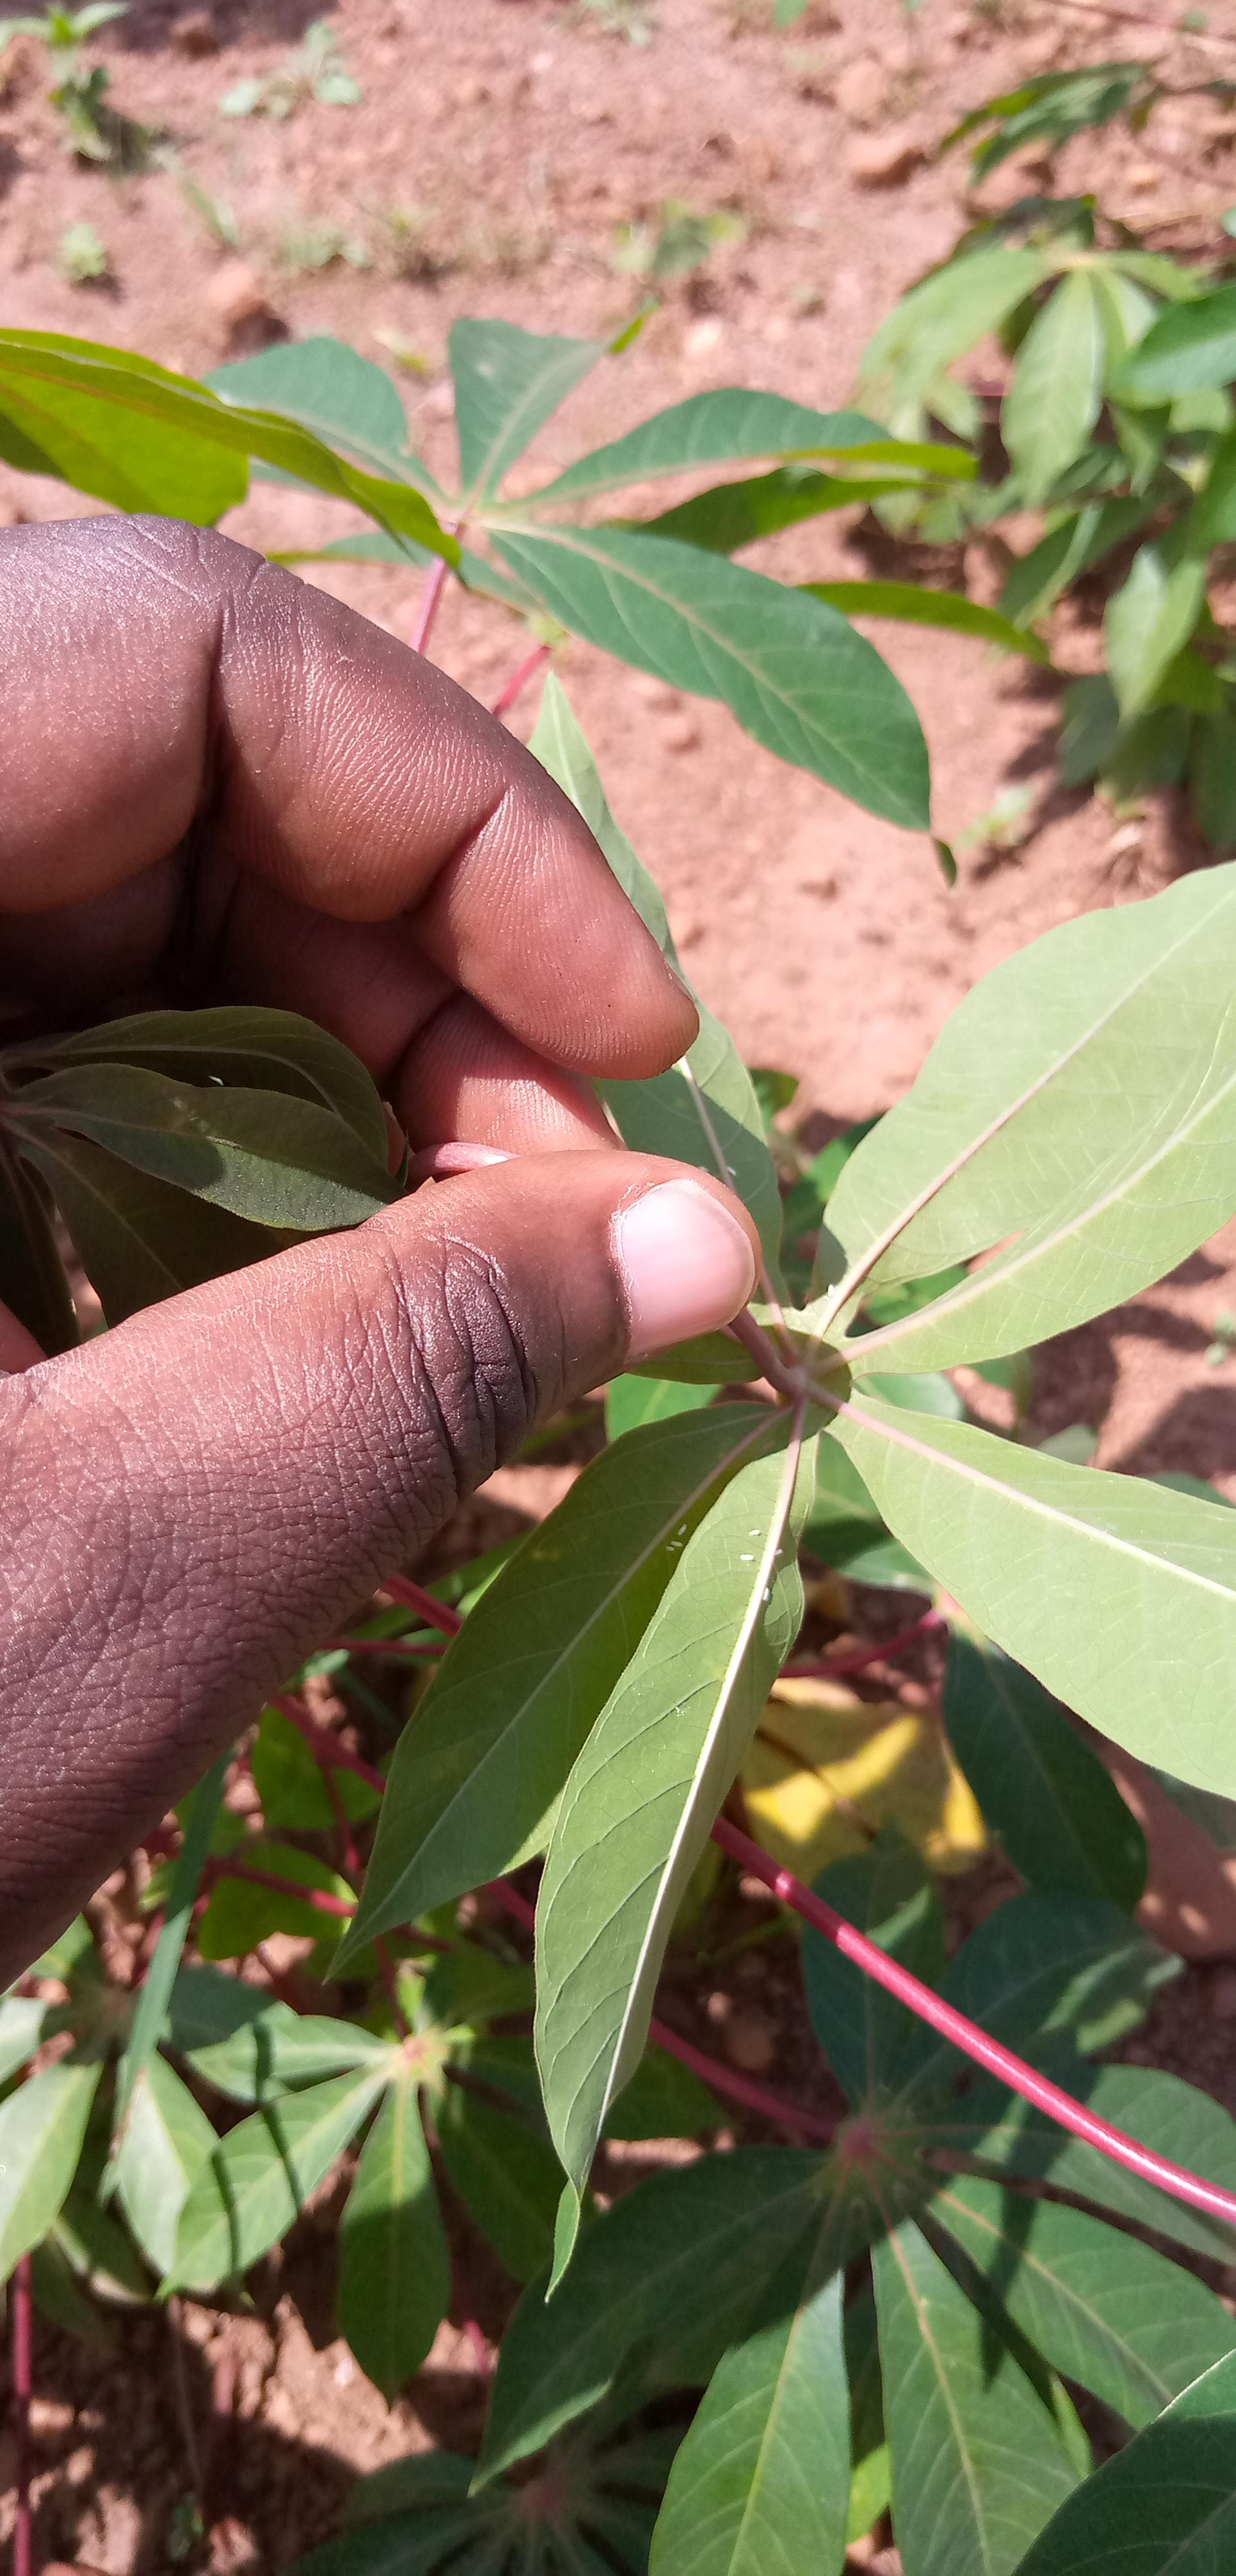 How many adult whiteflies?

9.